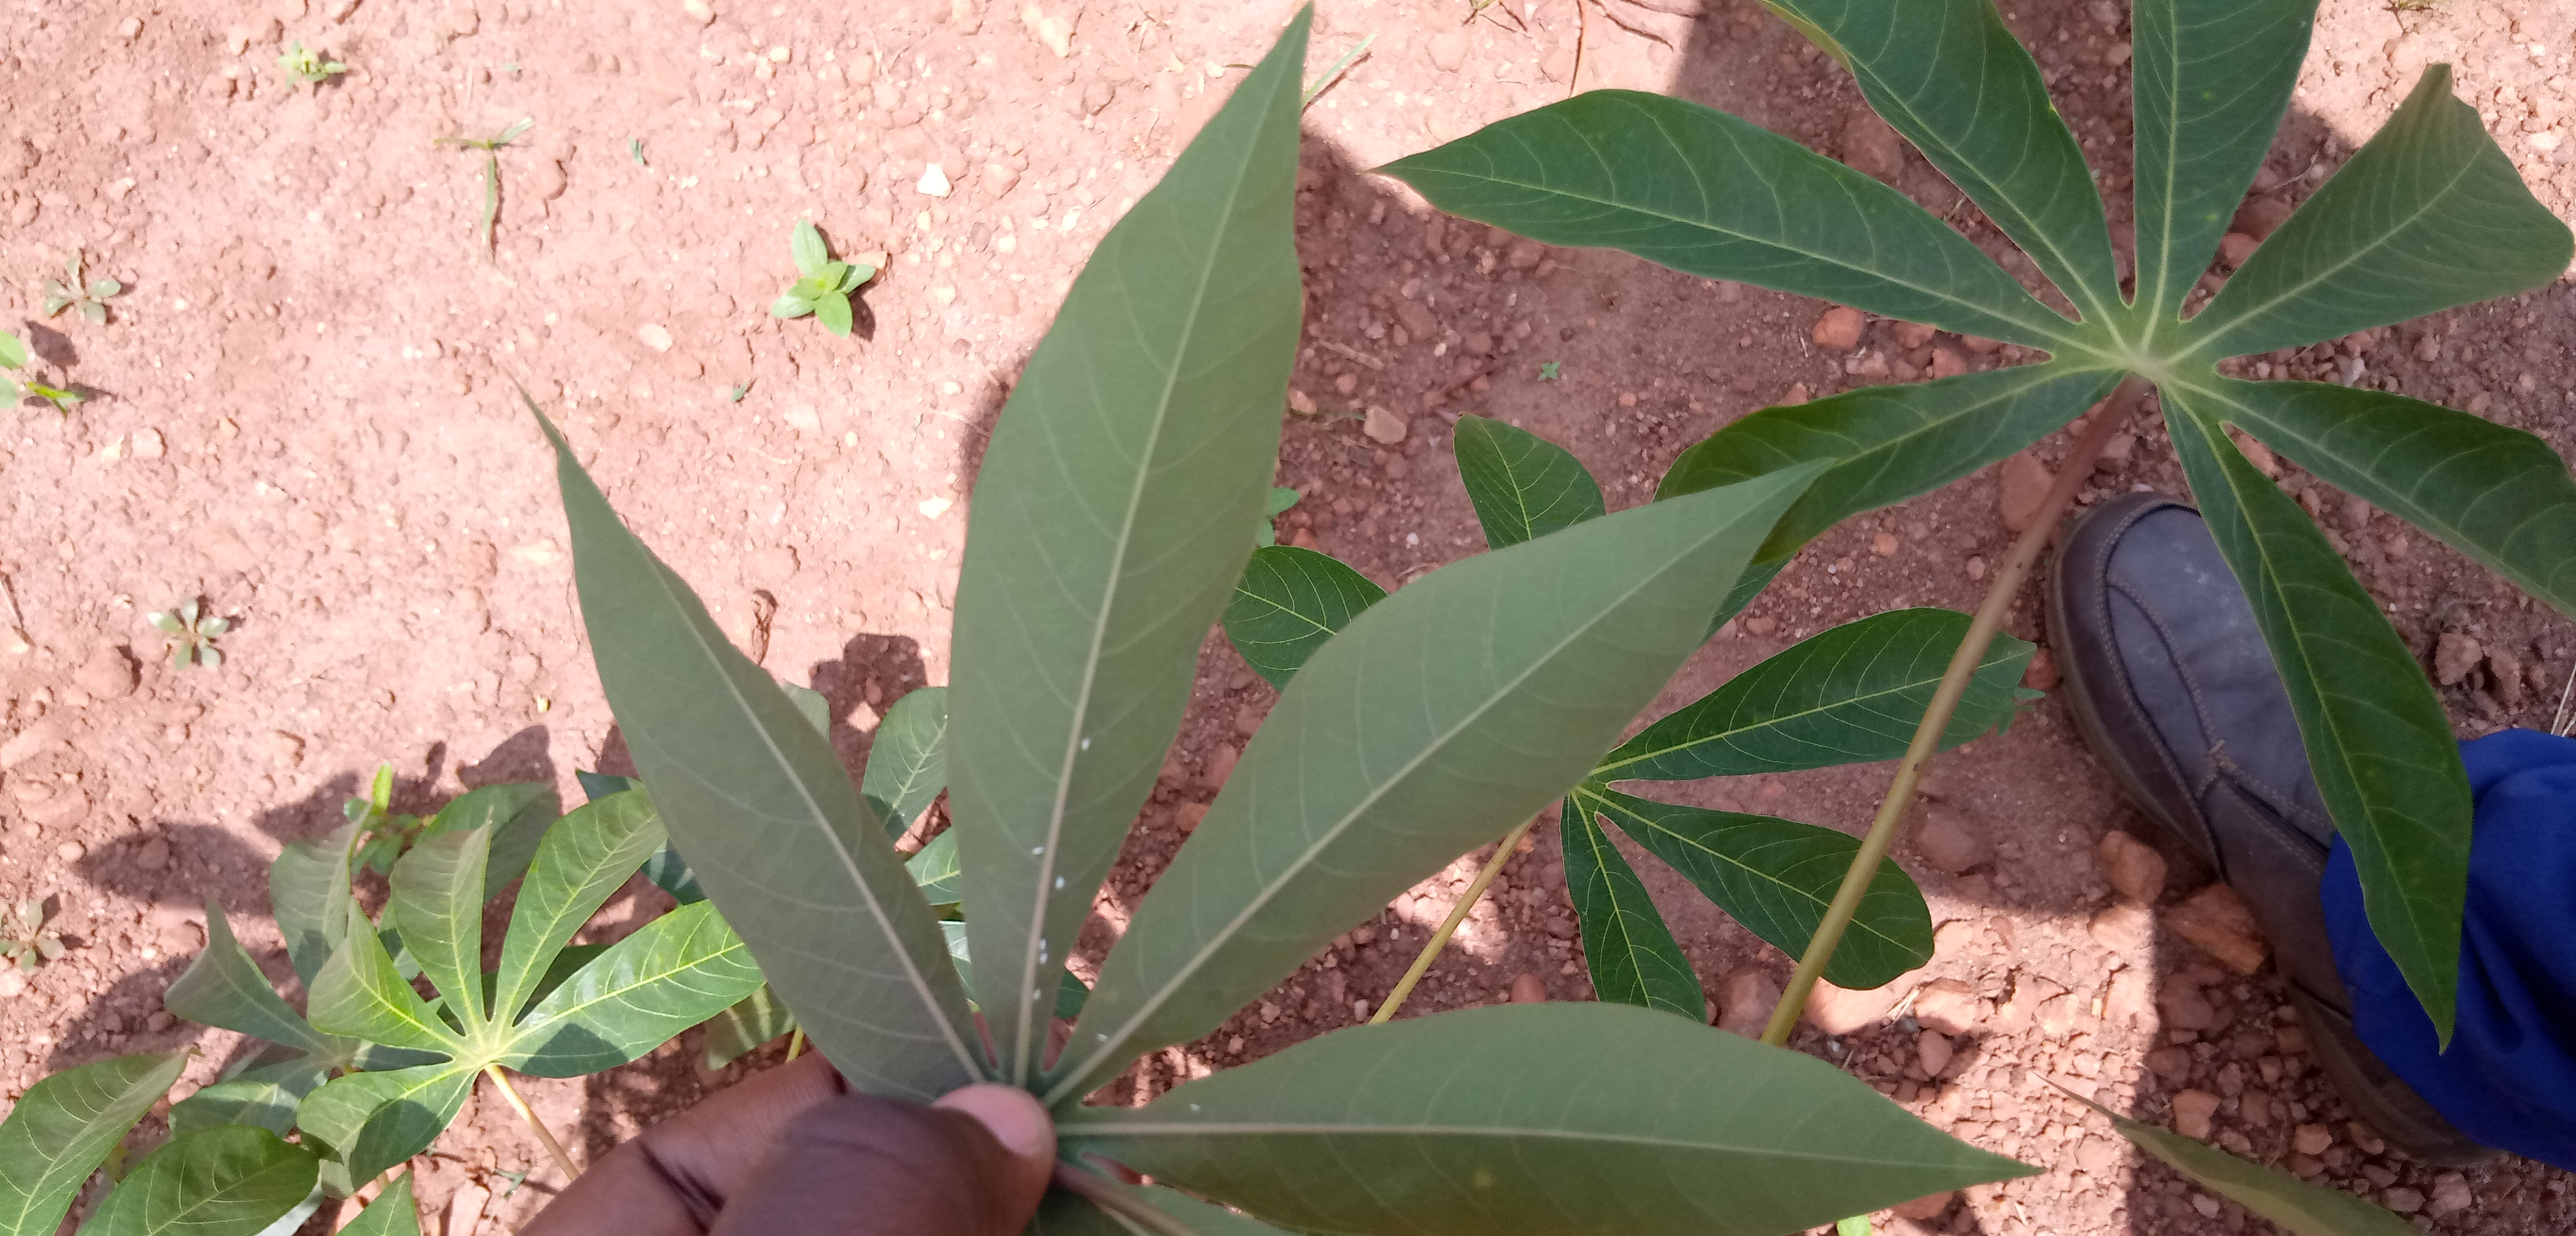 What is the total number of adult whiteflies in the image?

8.